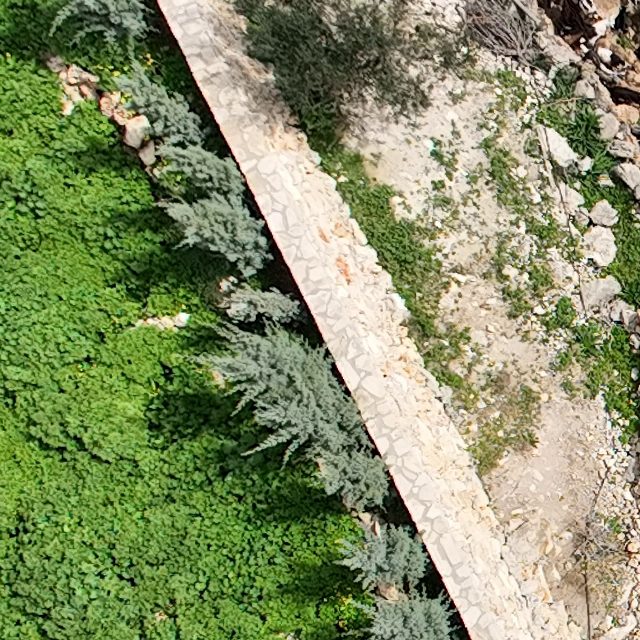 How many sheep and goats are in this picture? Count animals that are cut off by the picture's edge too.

9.